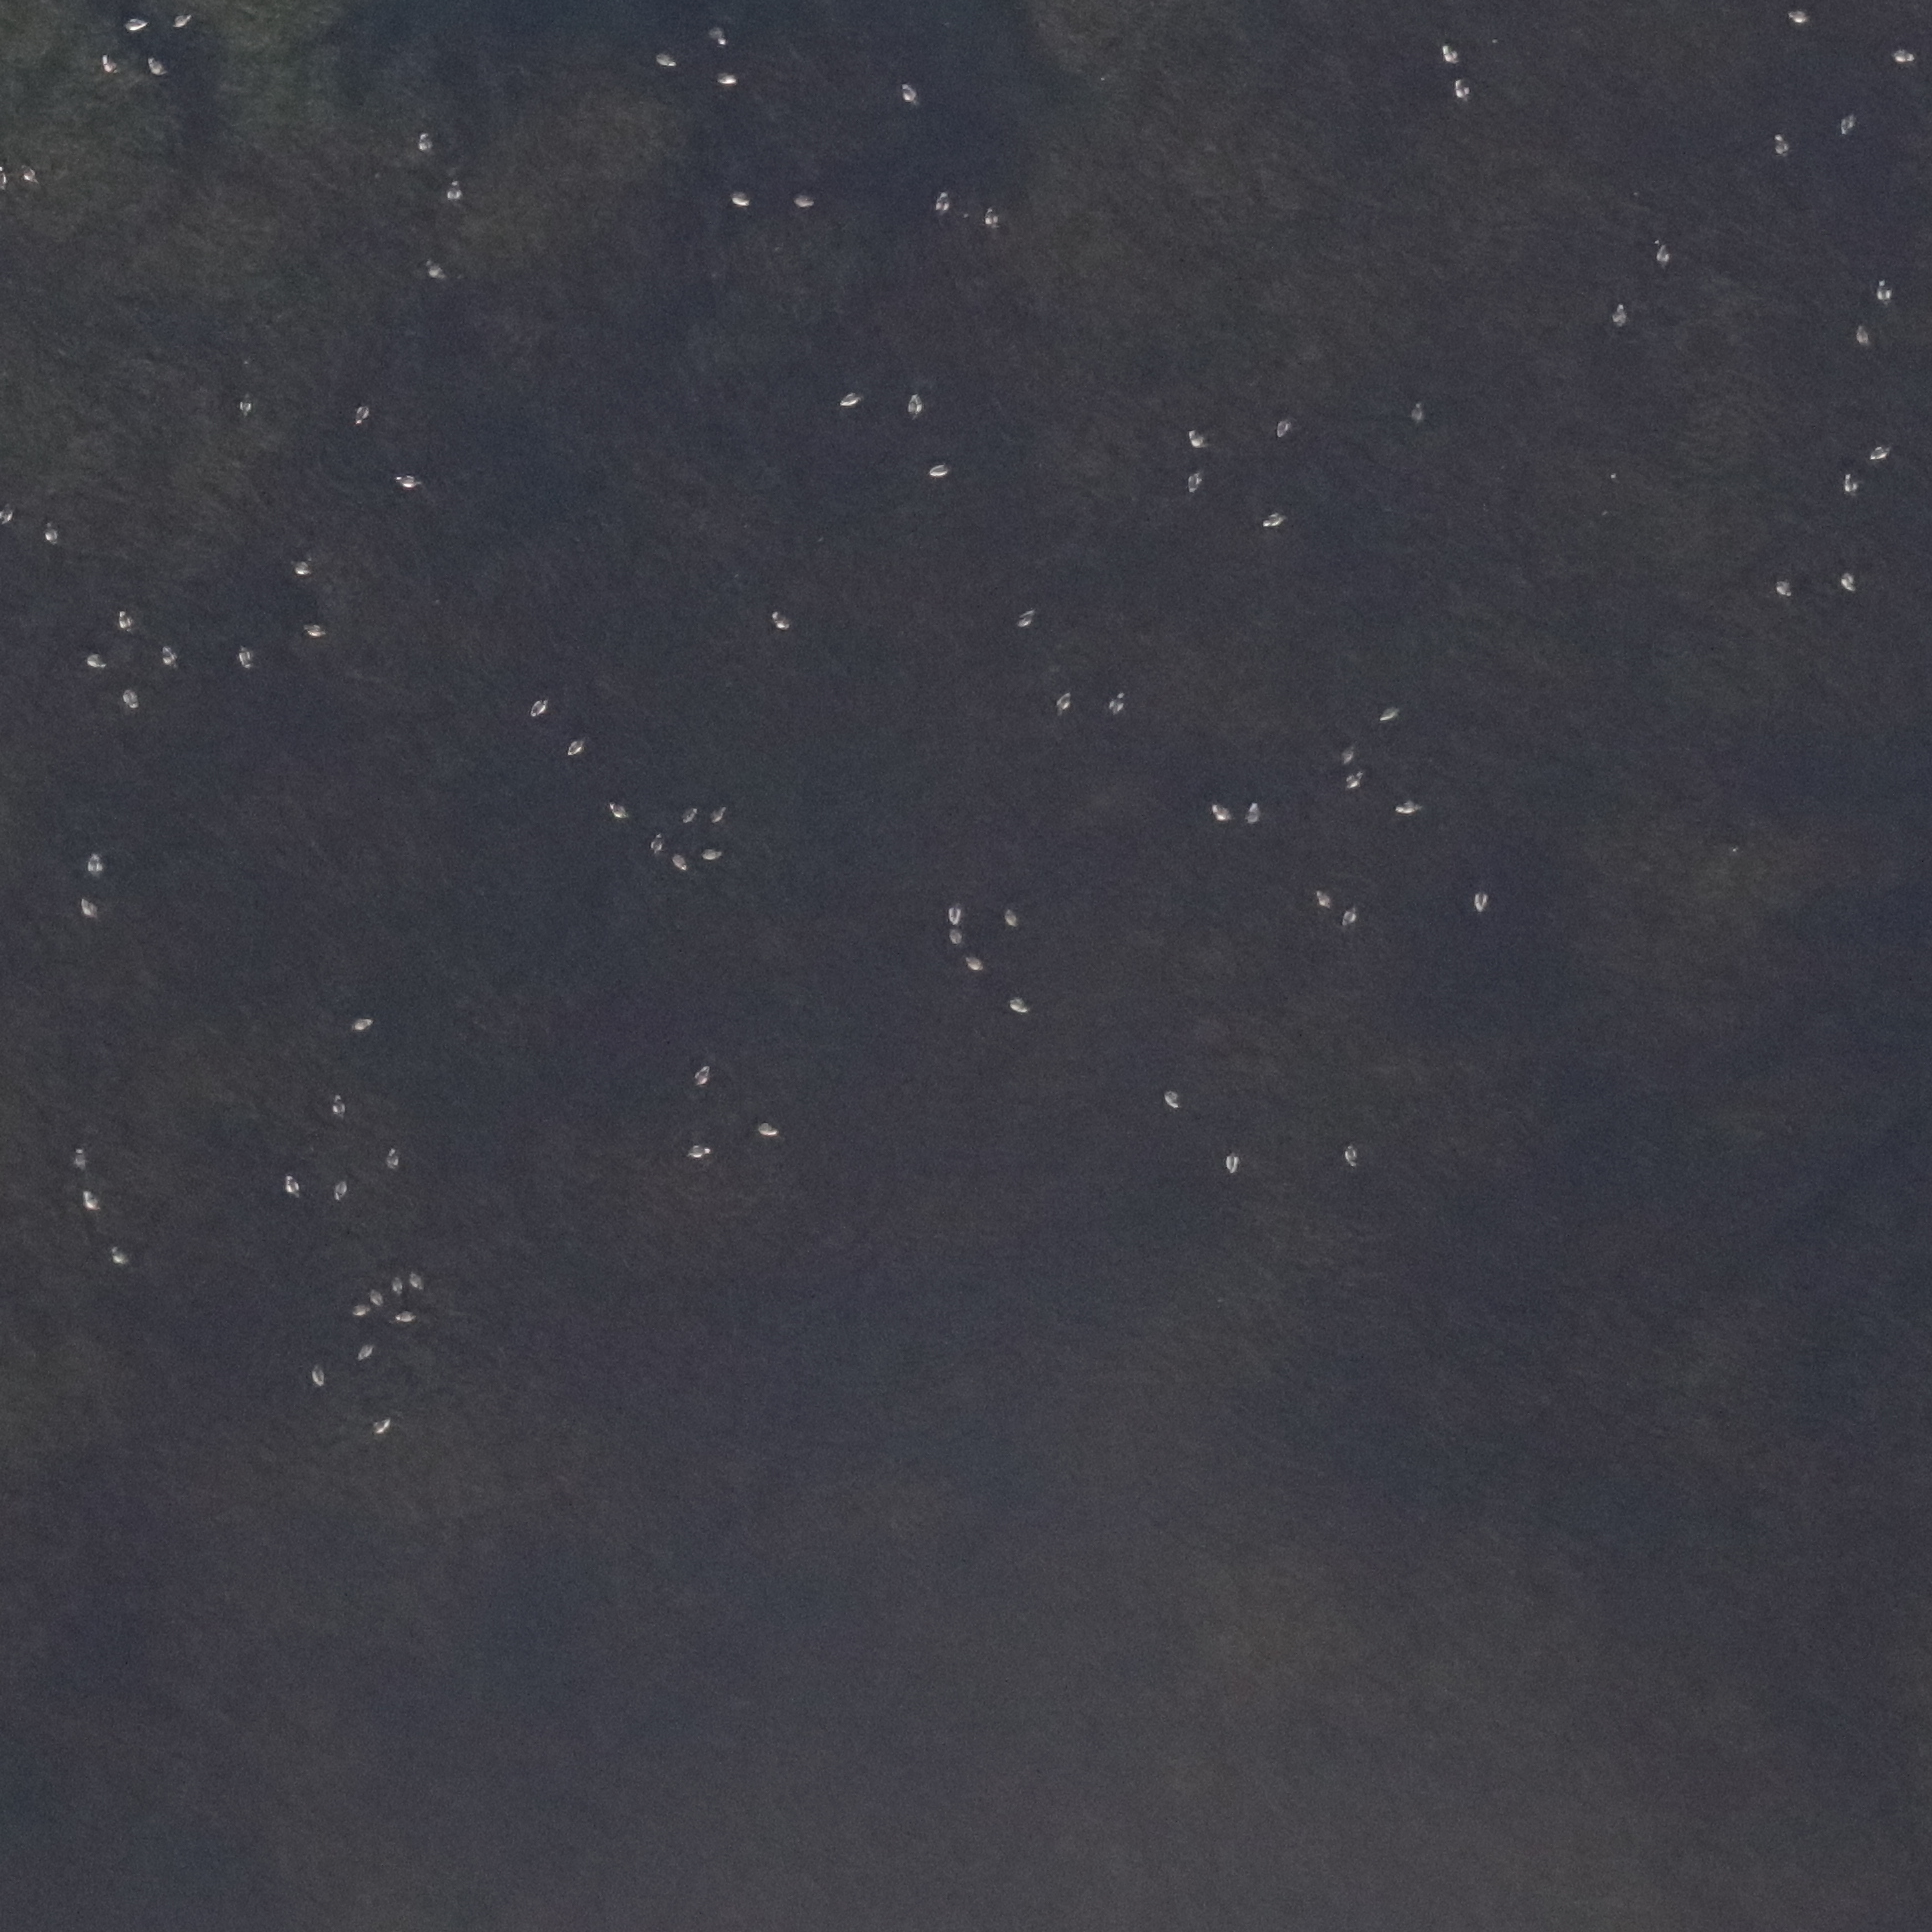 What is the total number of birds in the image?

100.